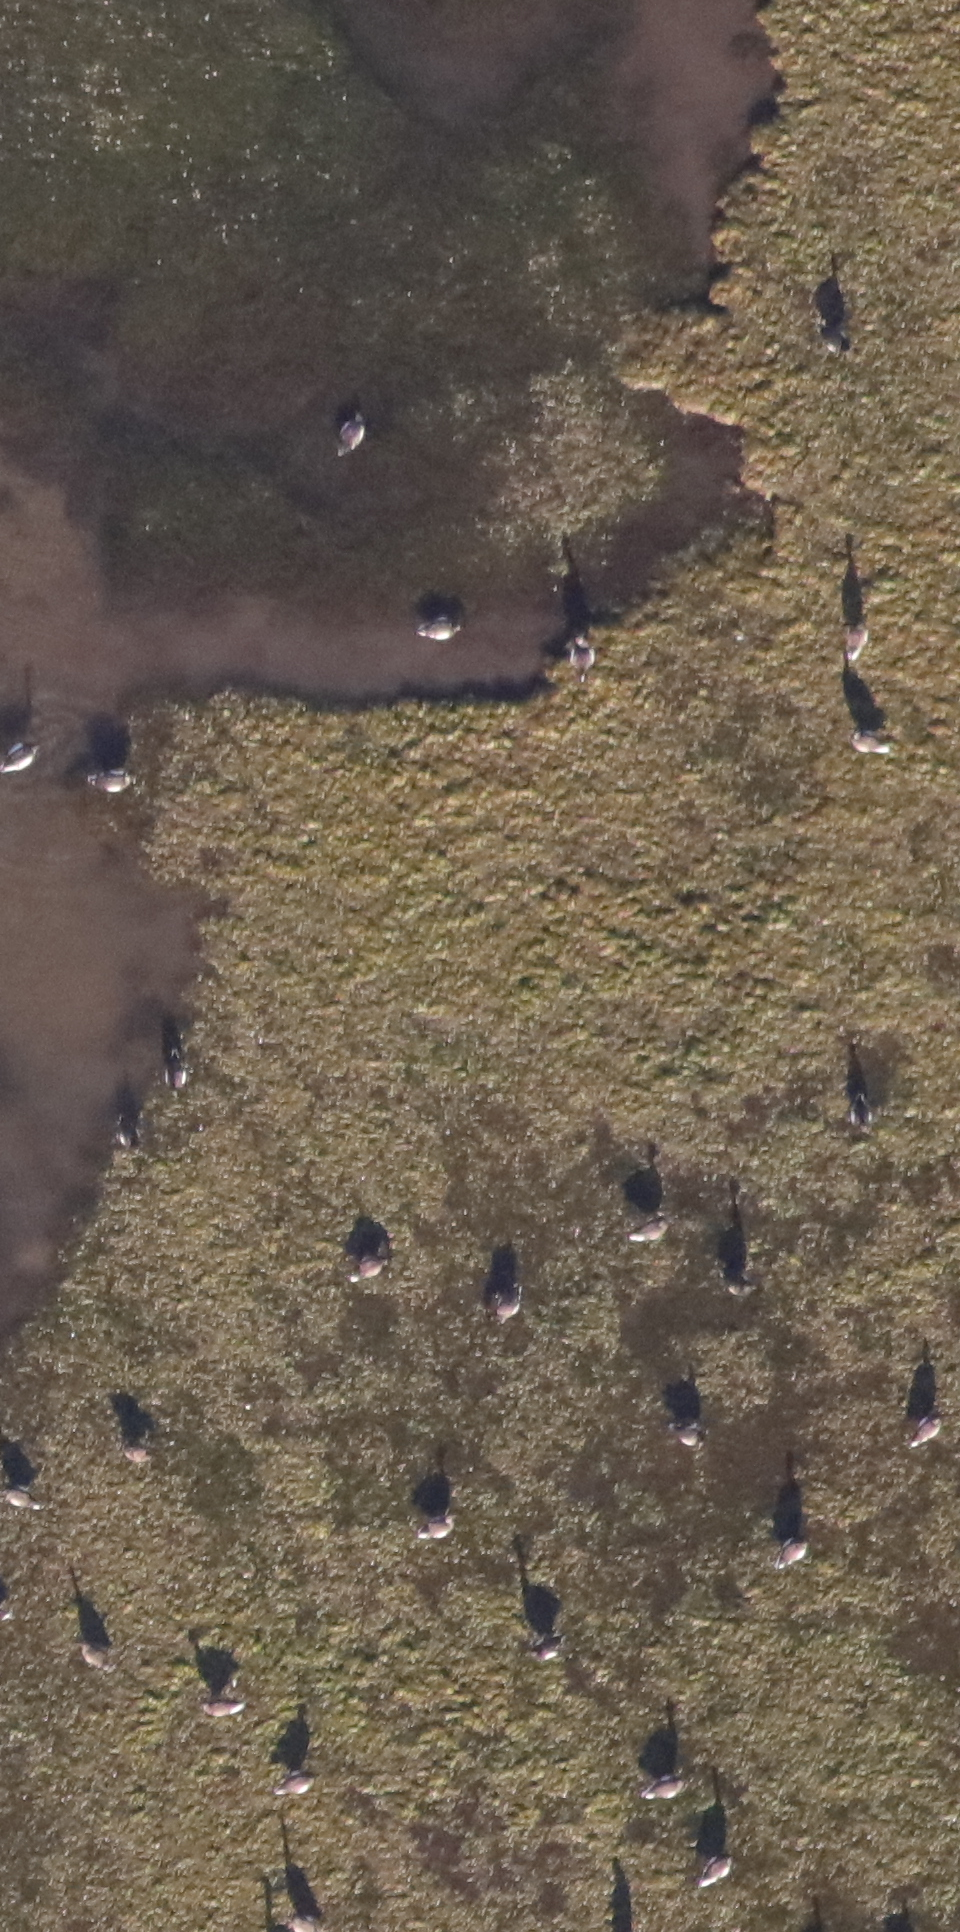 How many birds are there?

28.